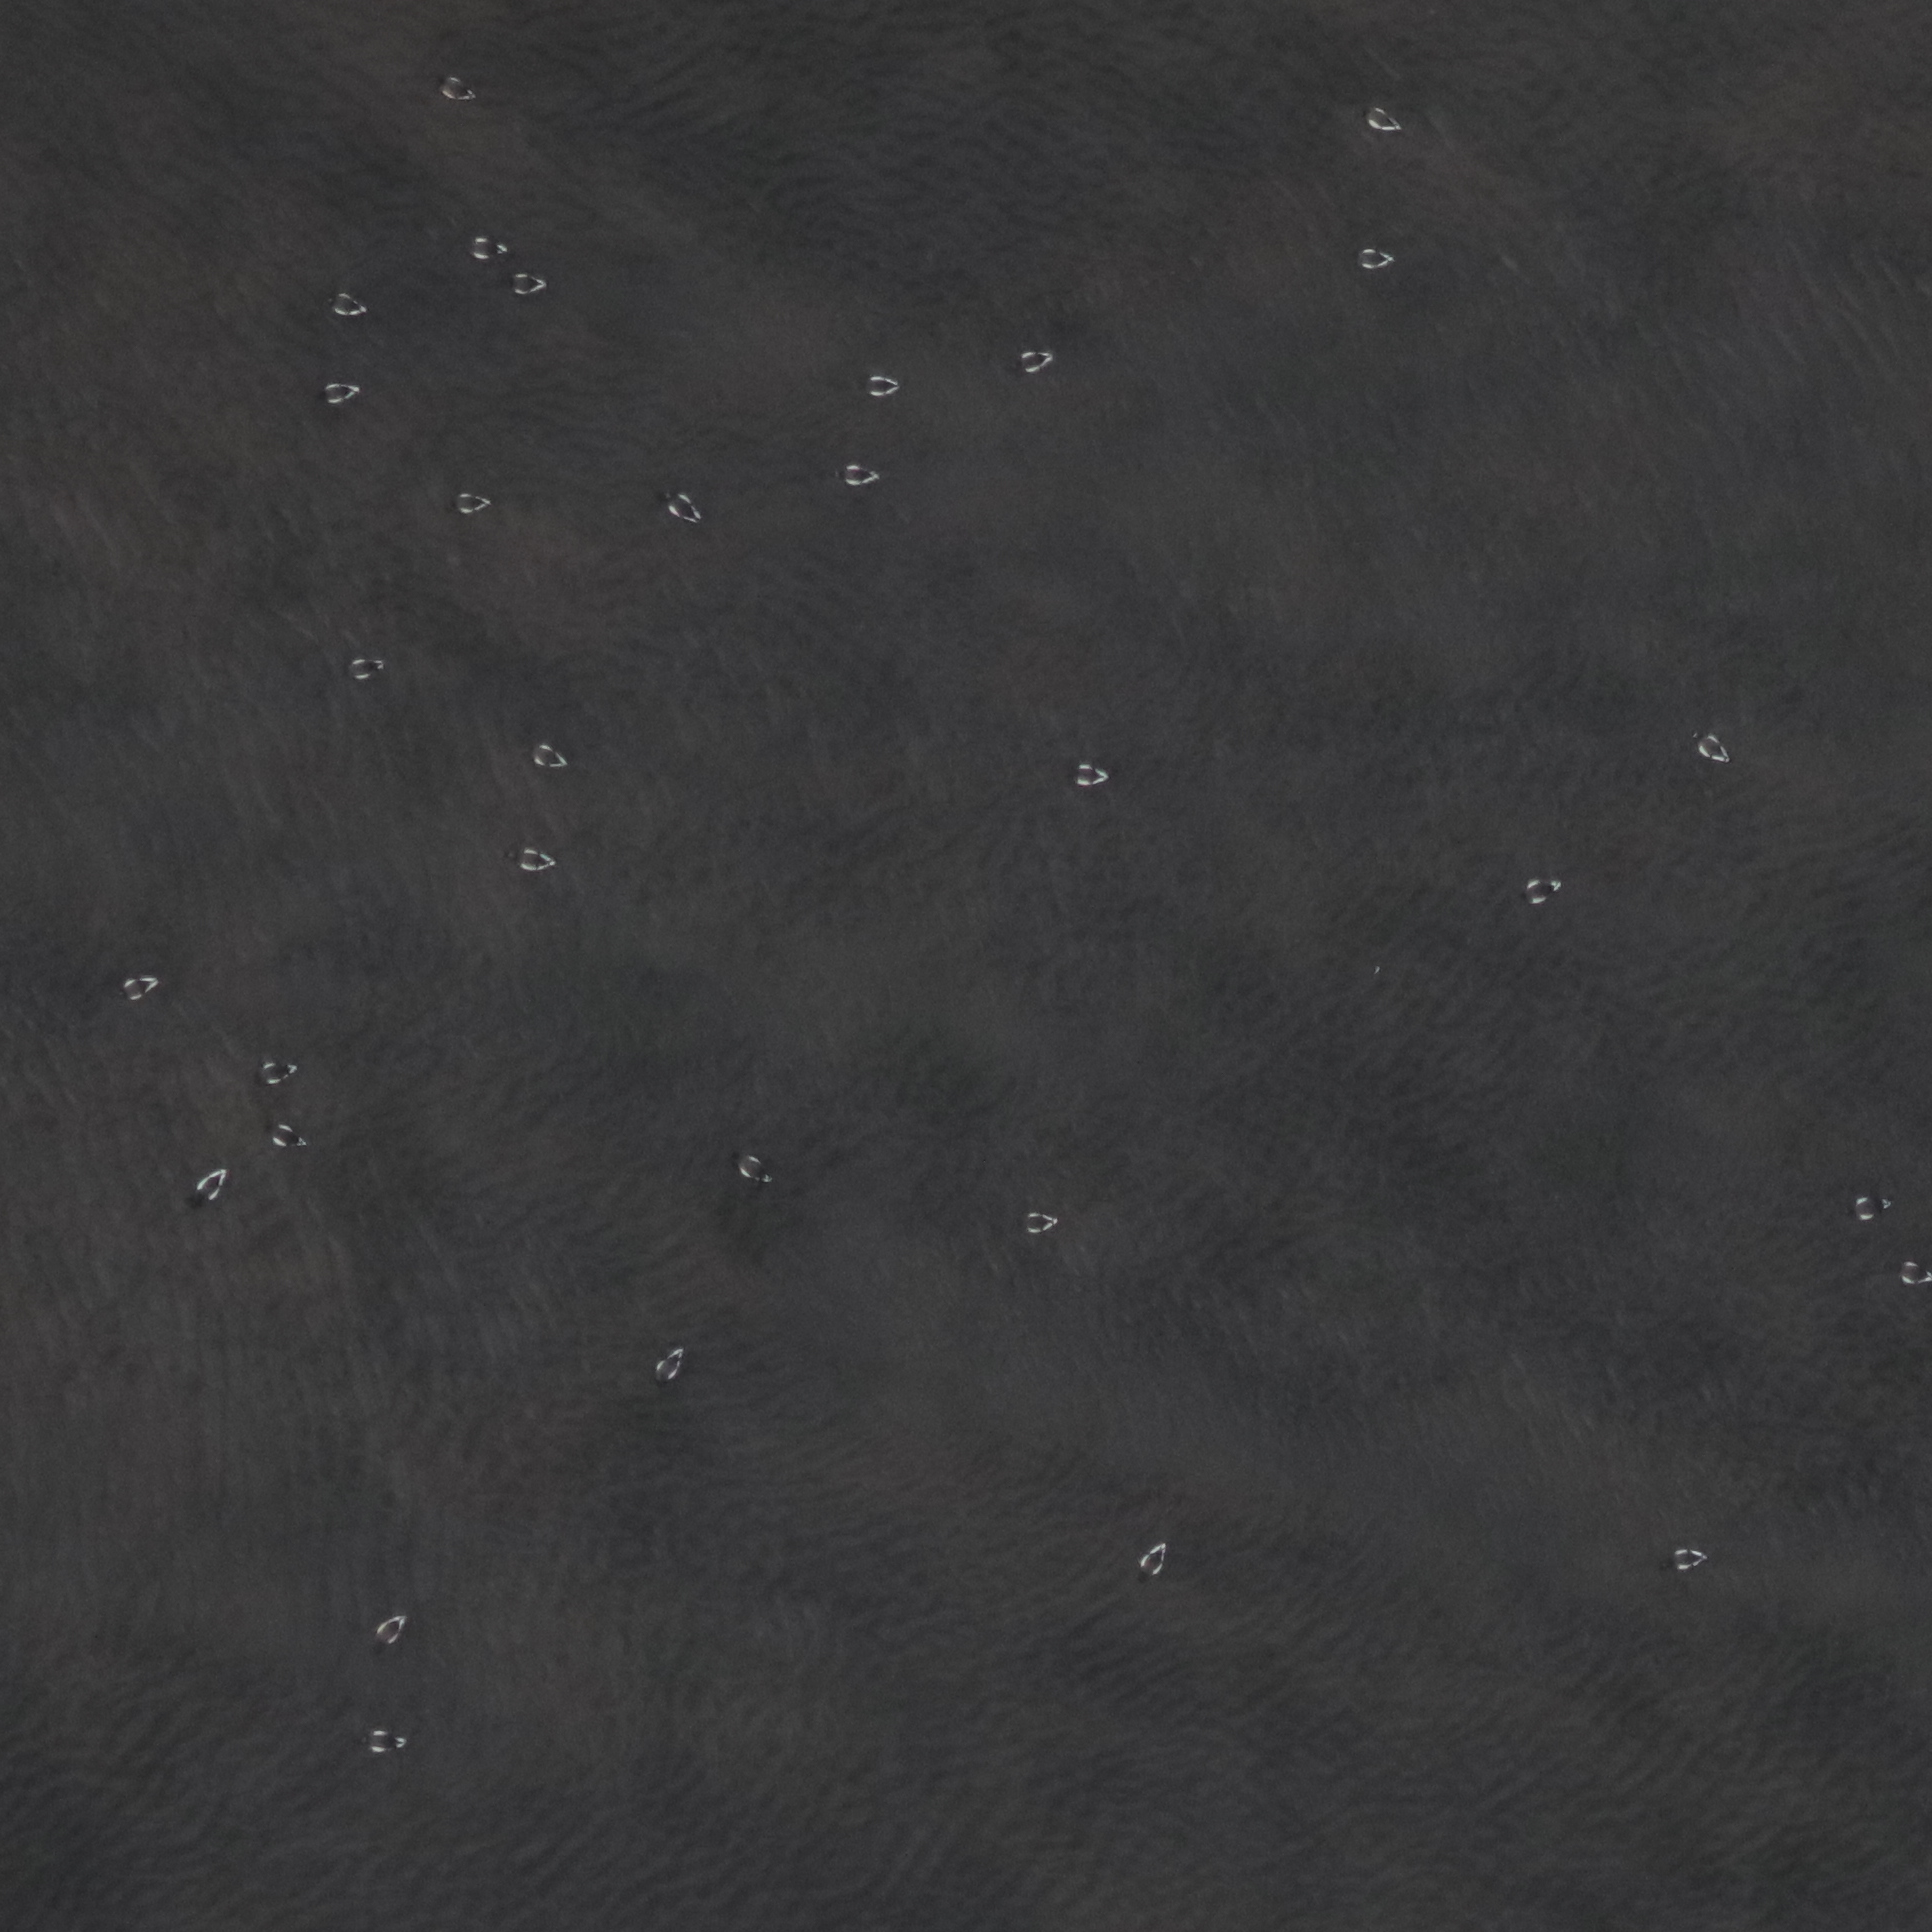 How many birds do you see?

31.